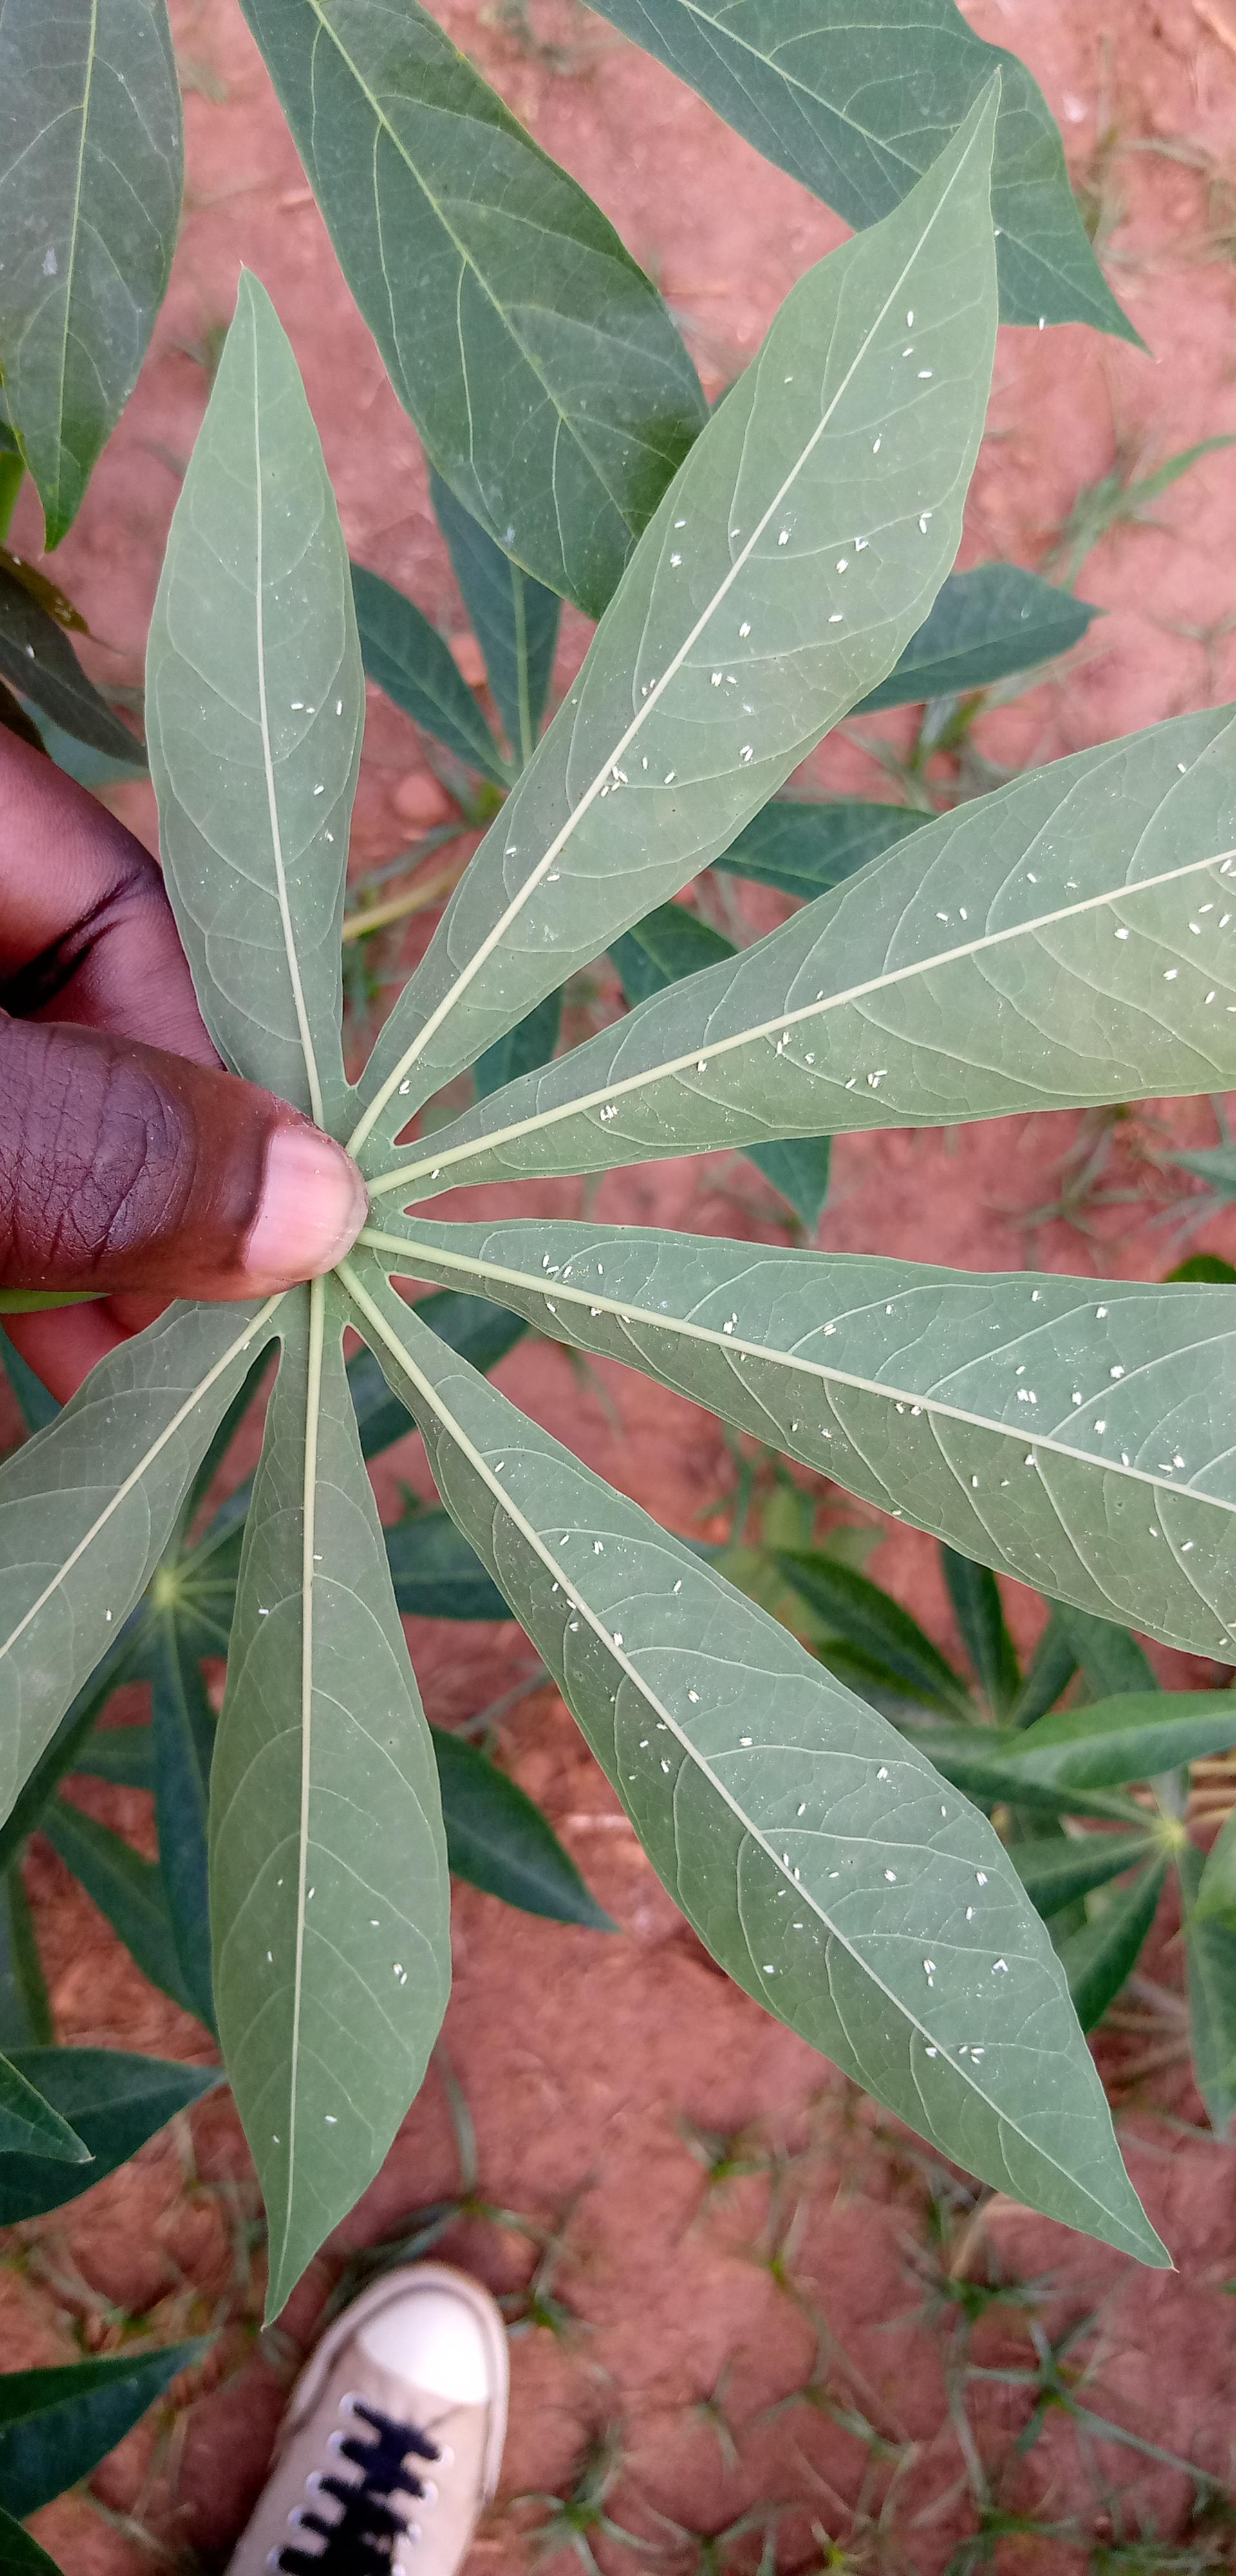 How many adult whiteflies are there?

143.